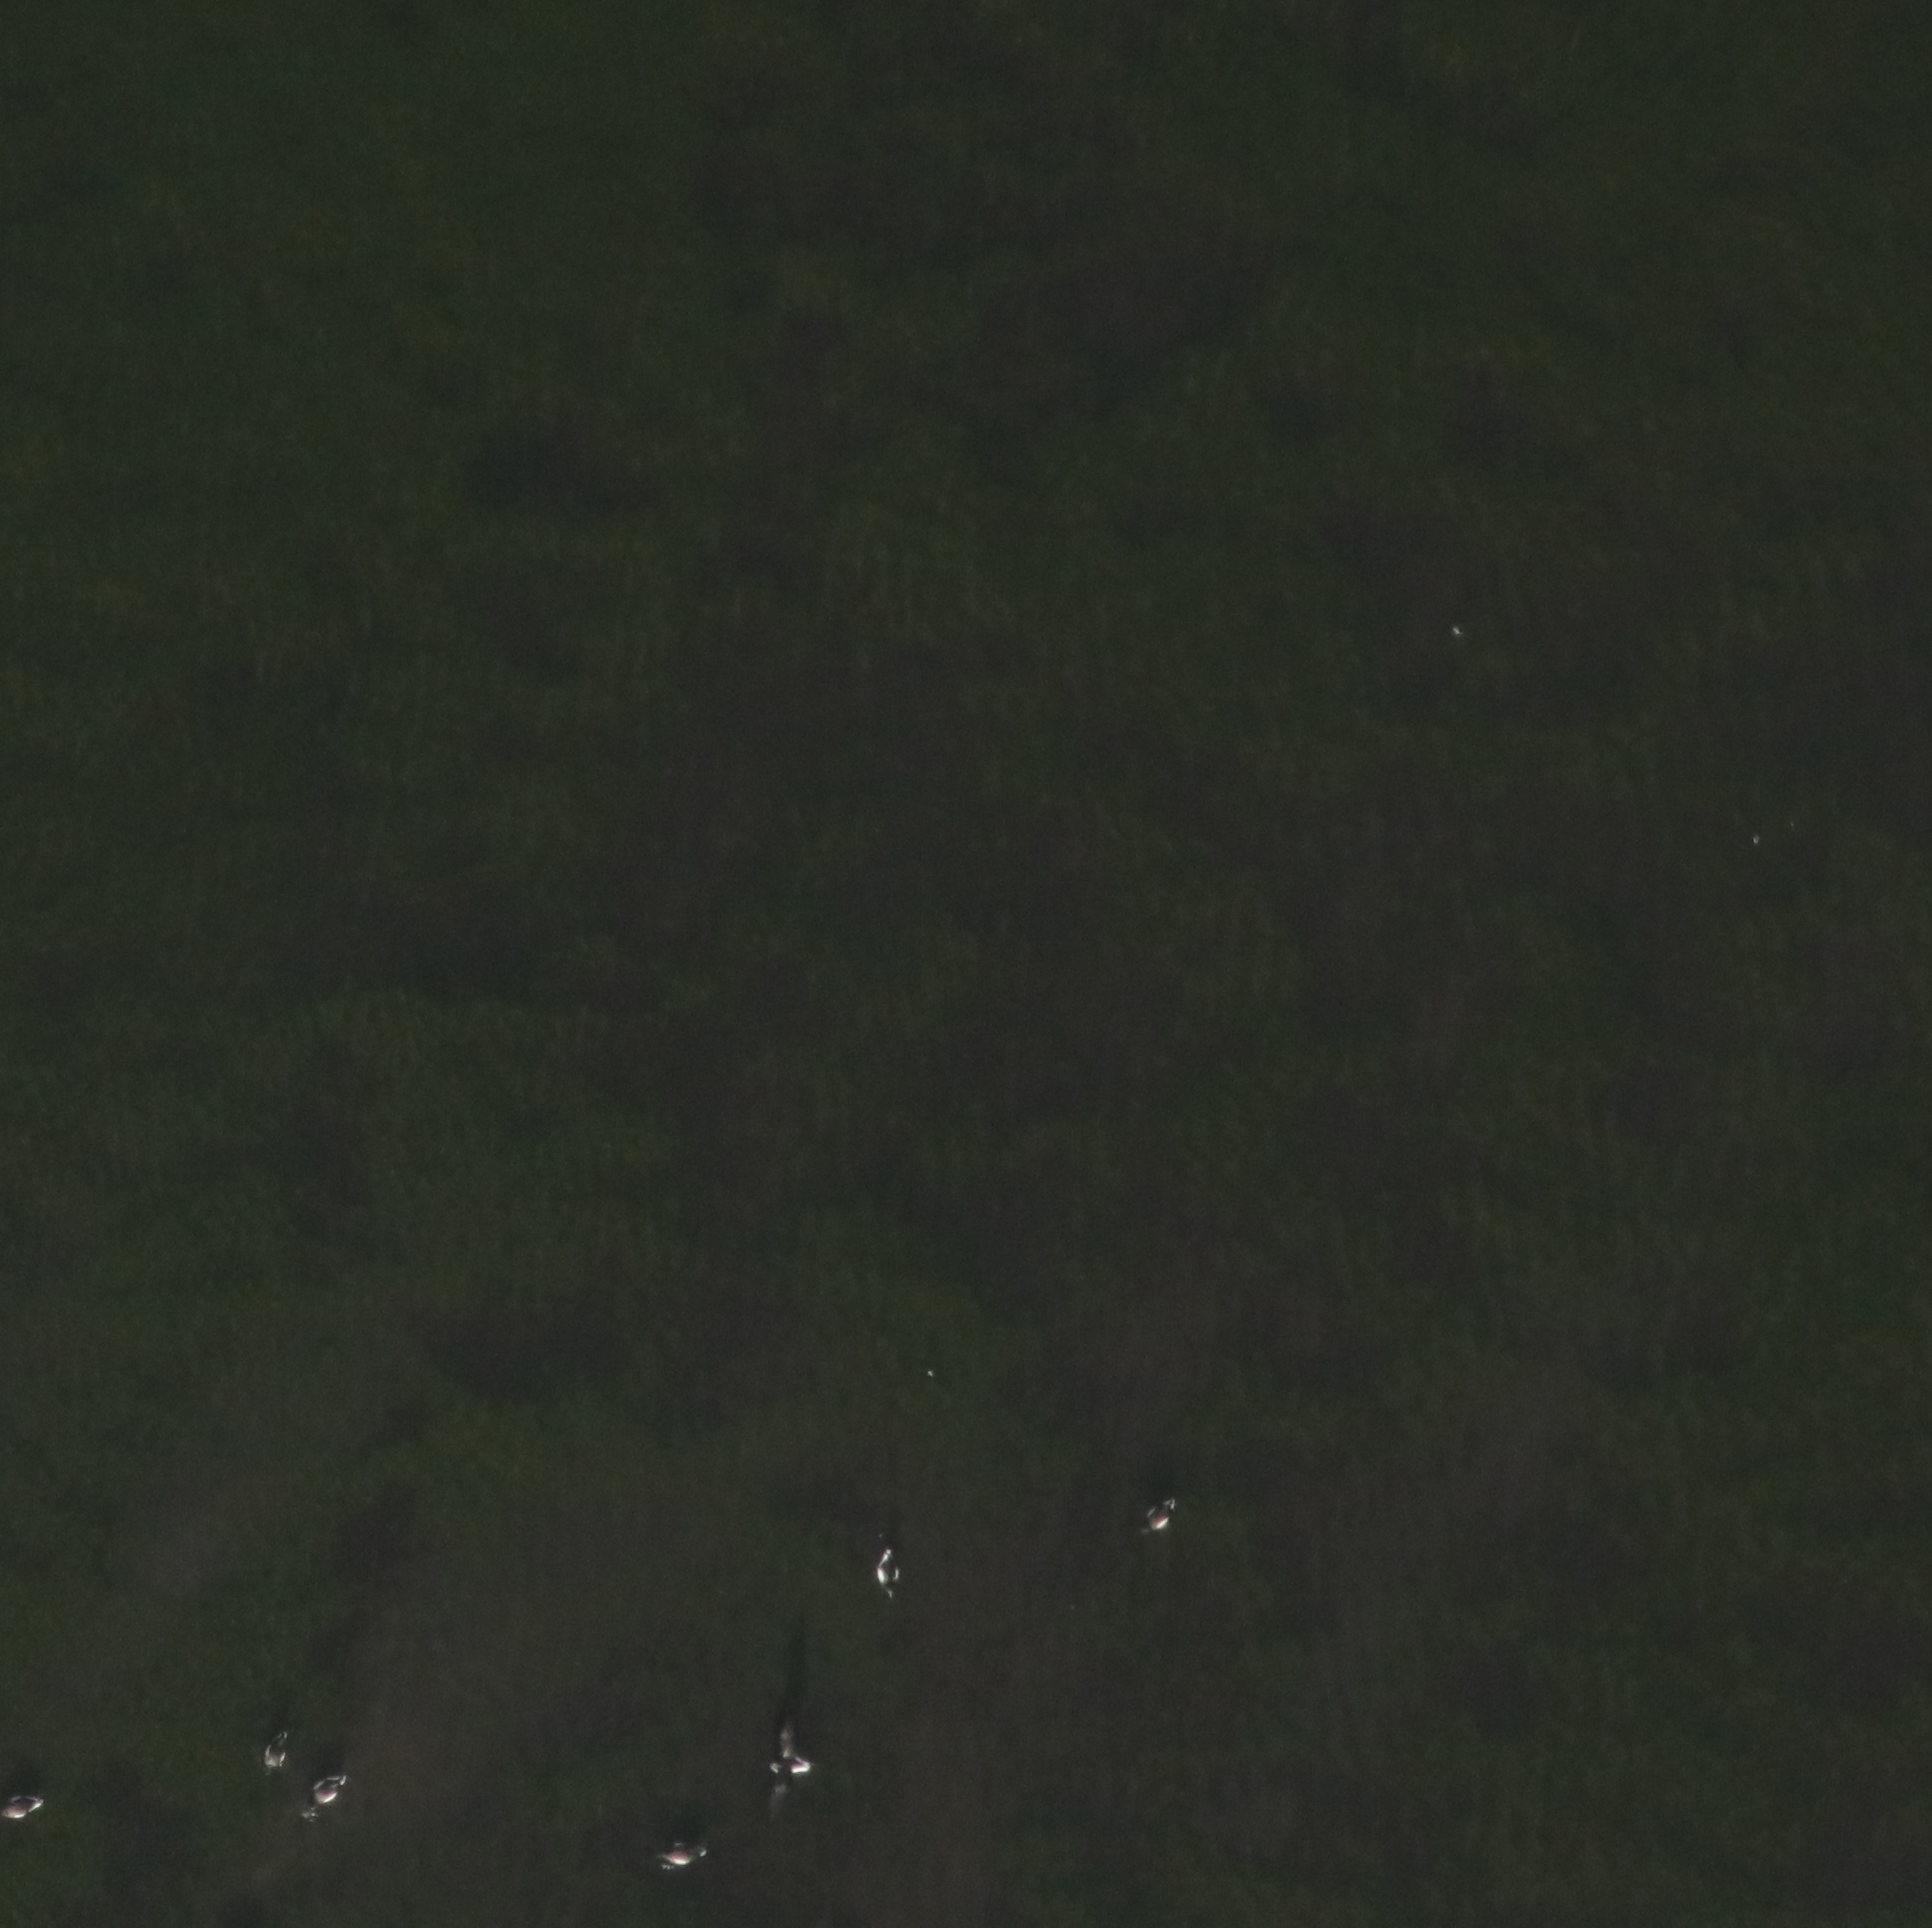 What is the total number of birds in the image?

7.